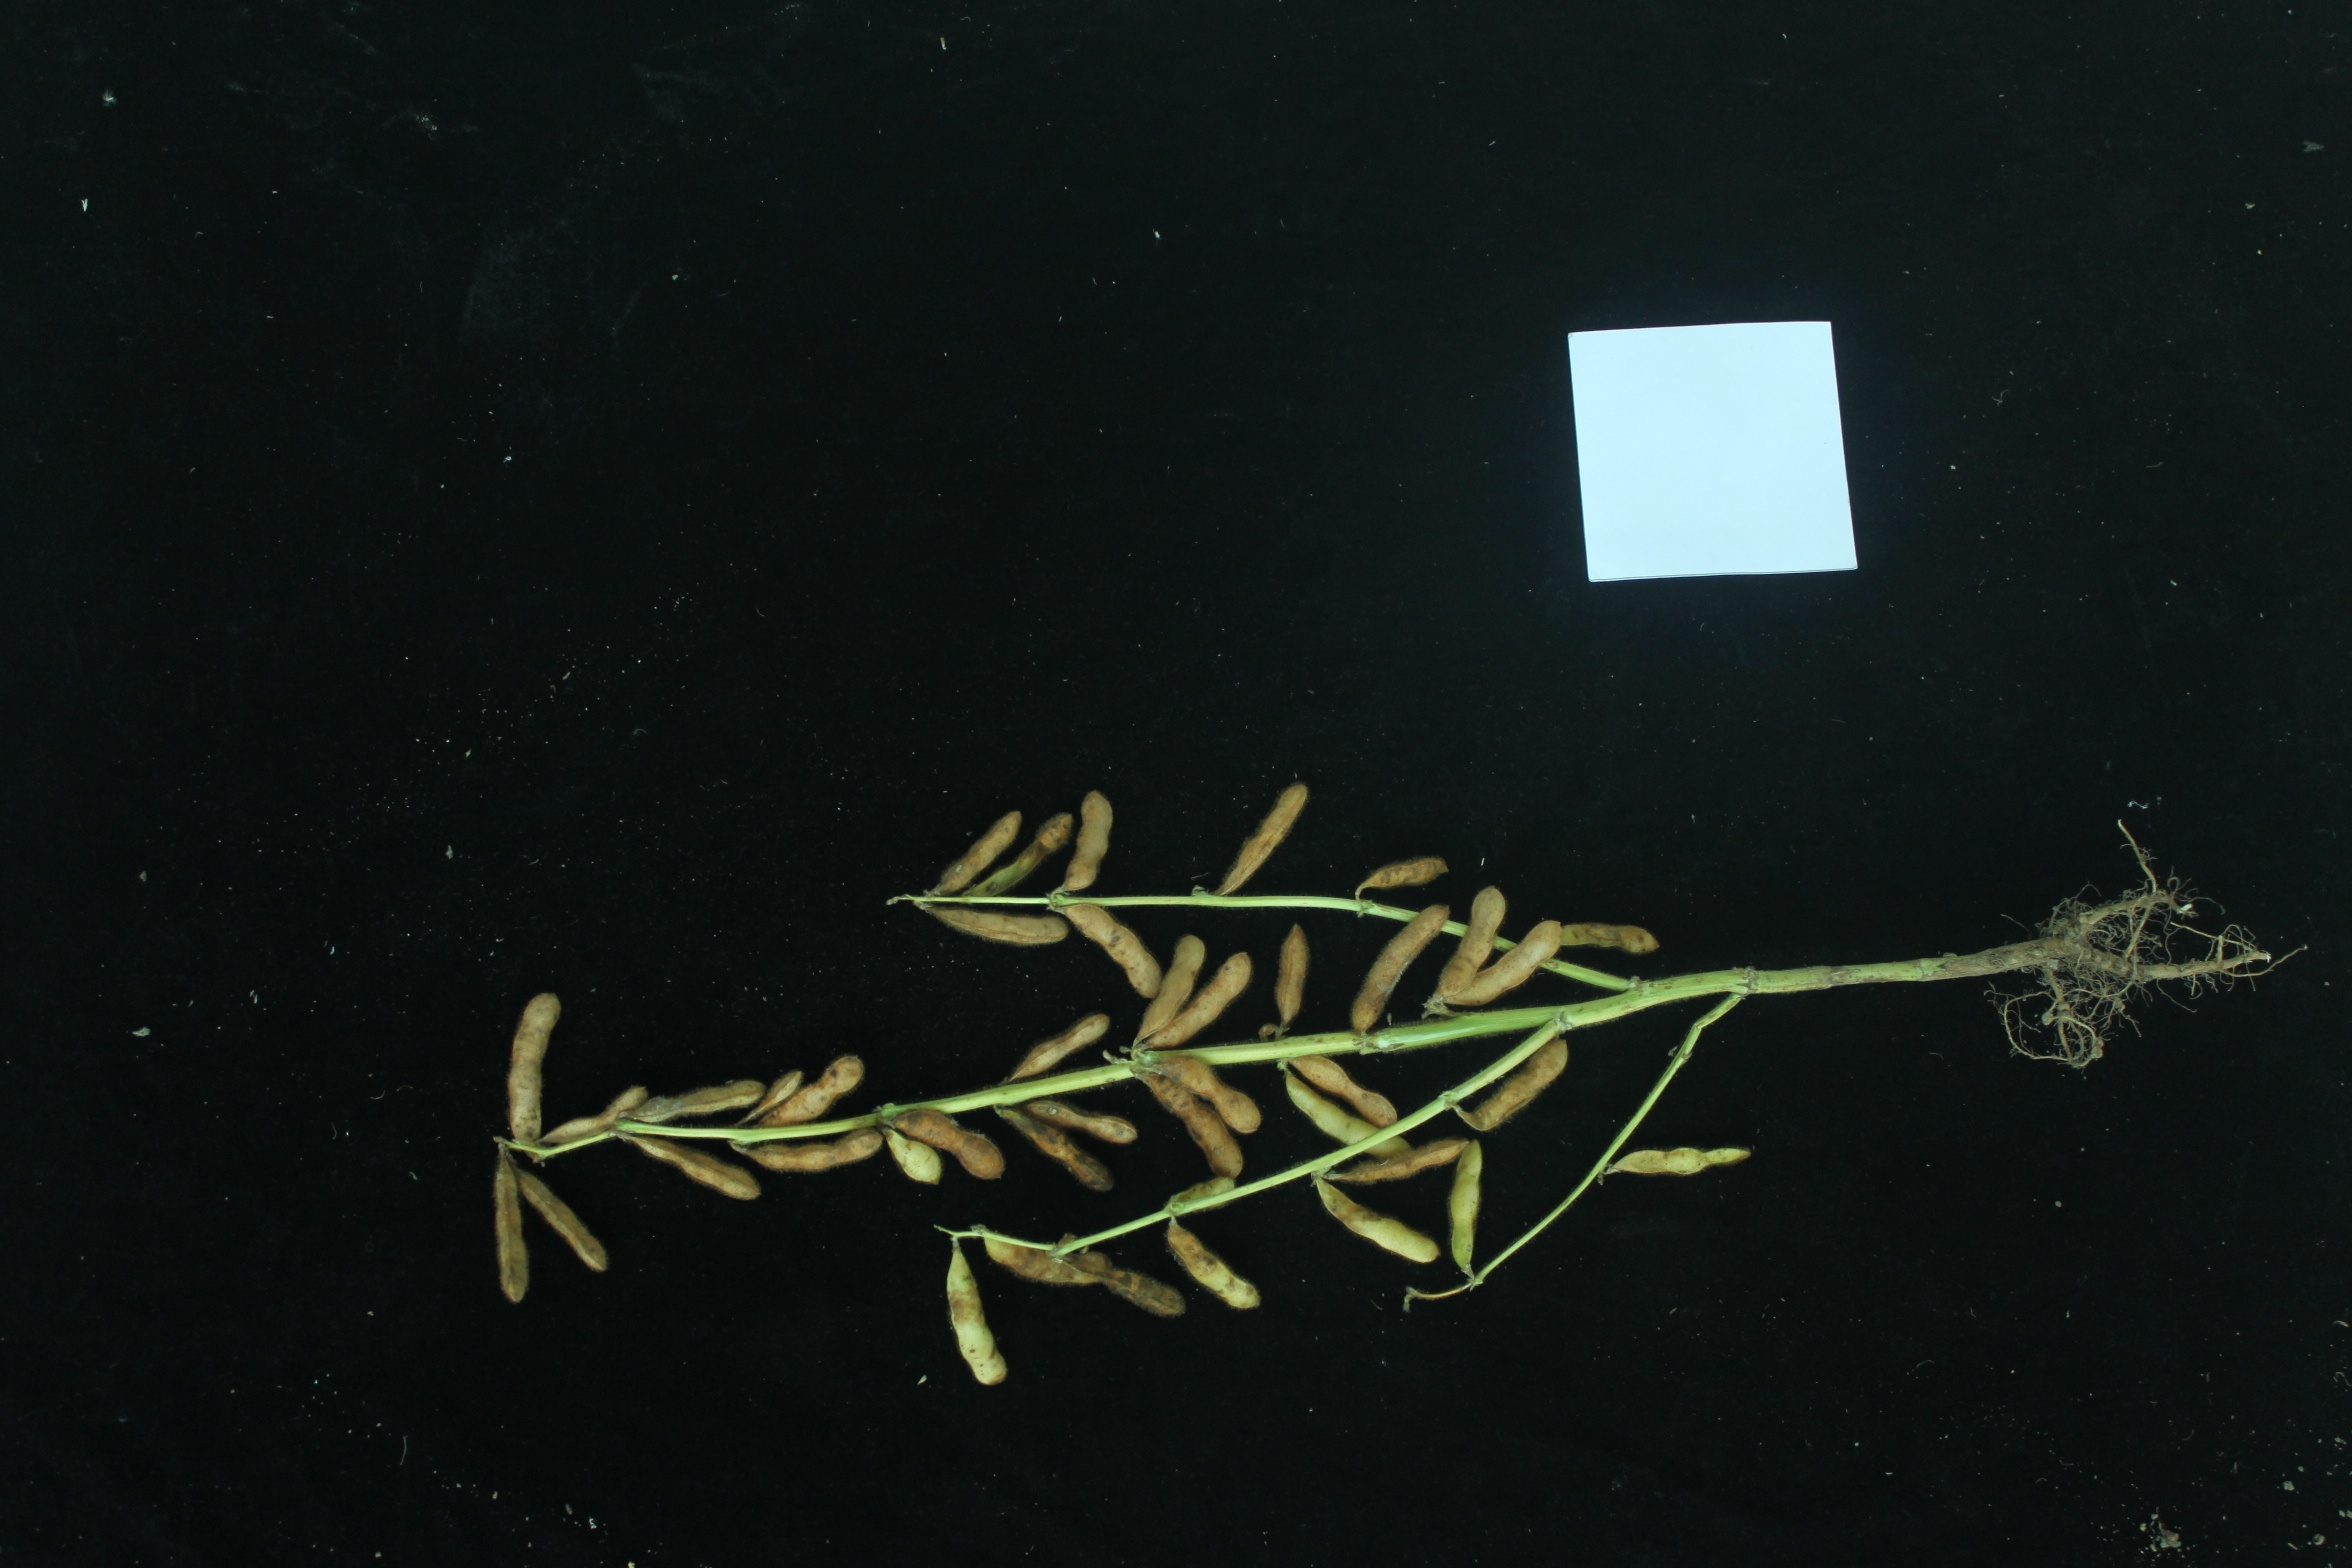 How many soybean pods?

41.